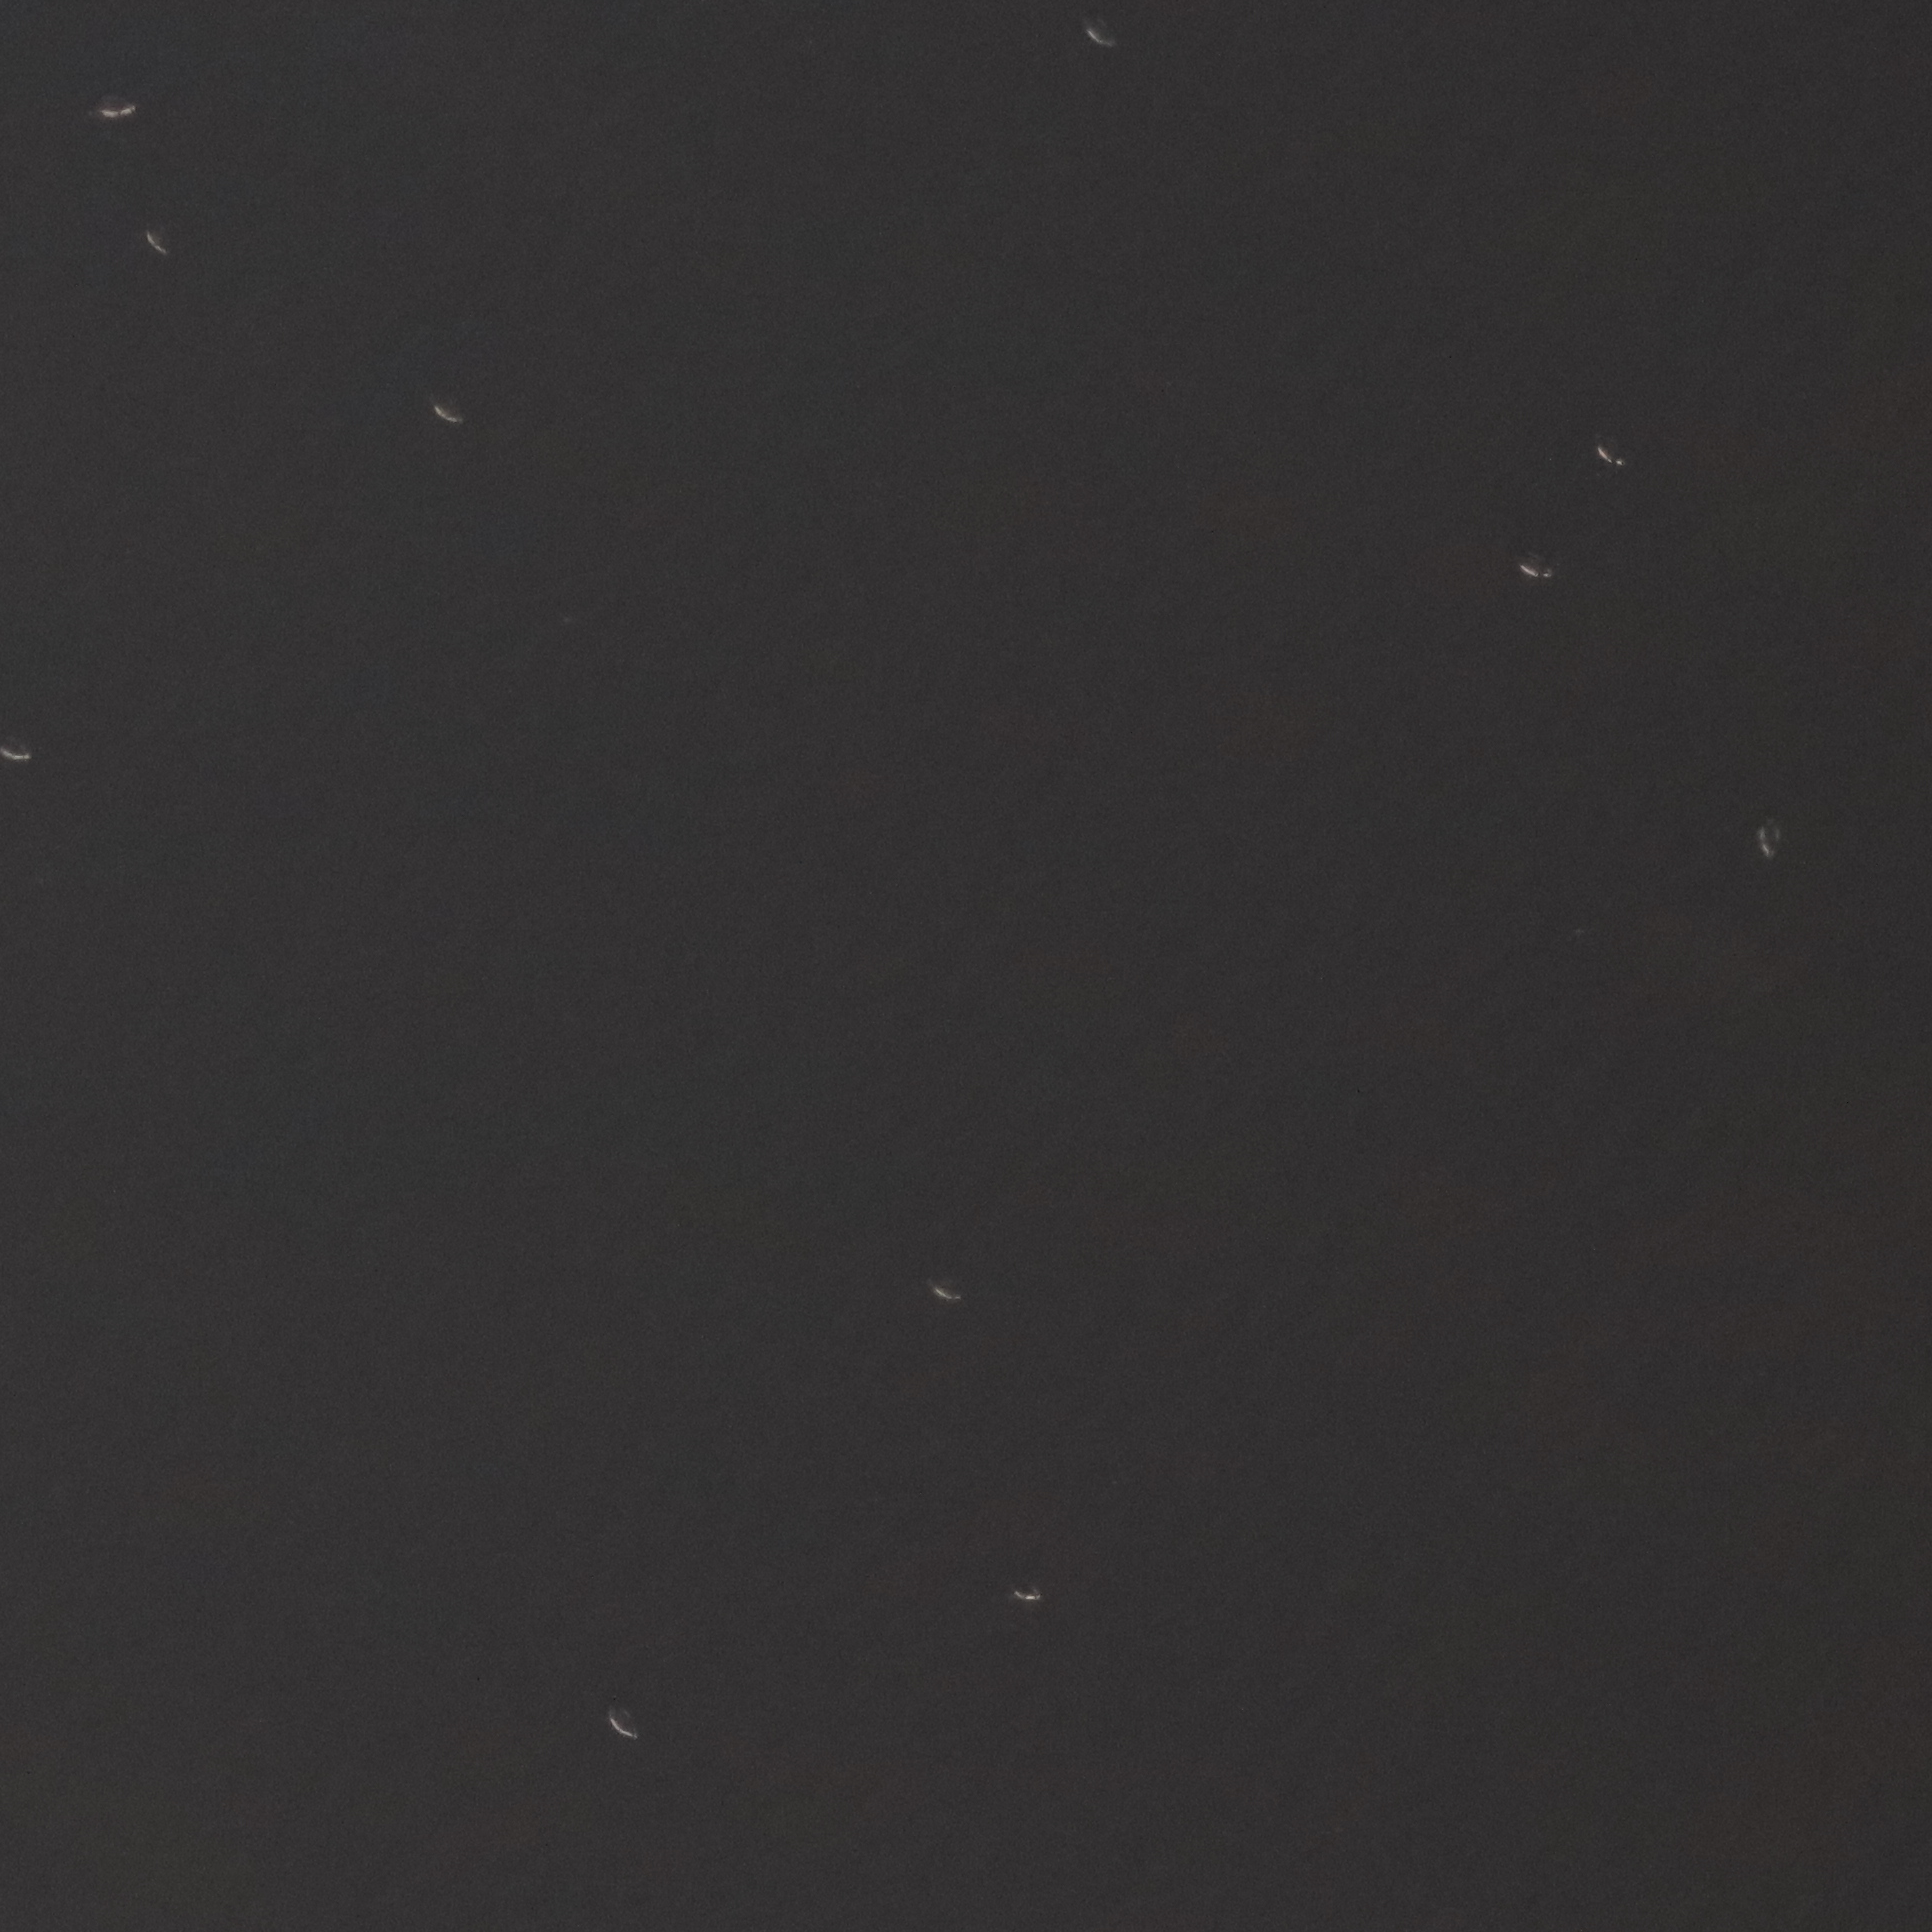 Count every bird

11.